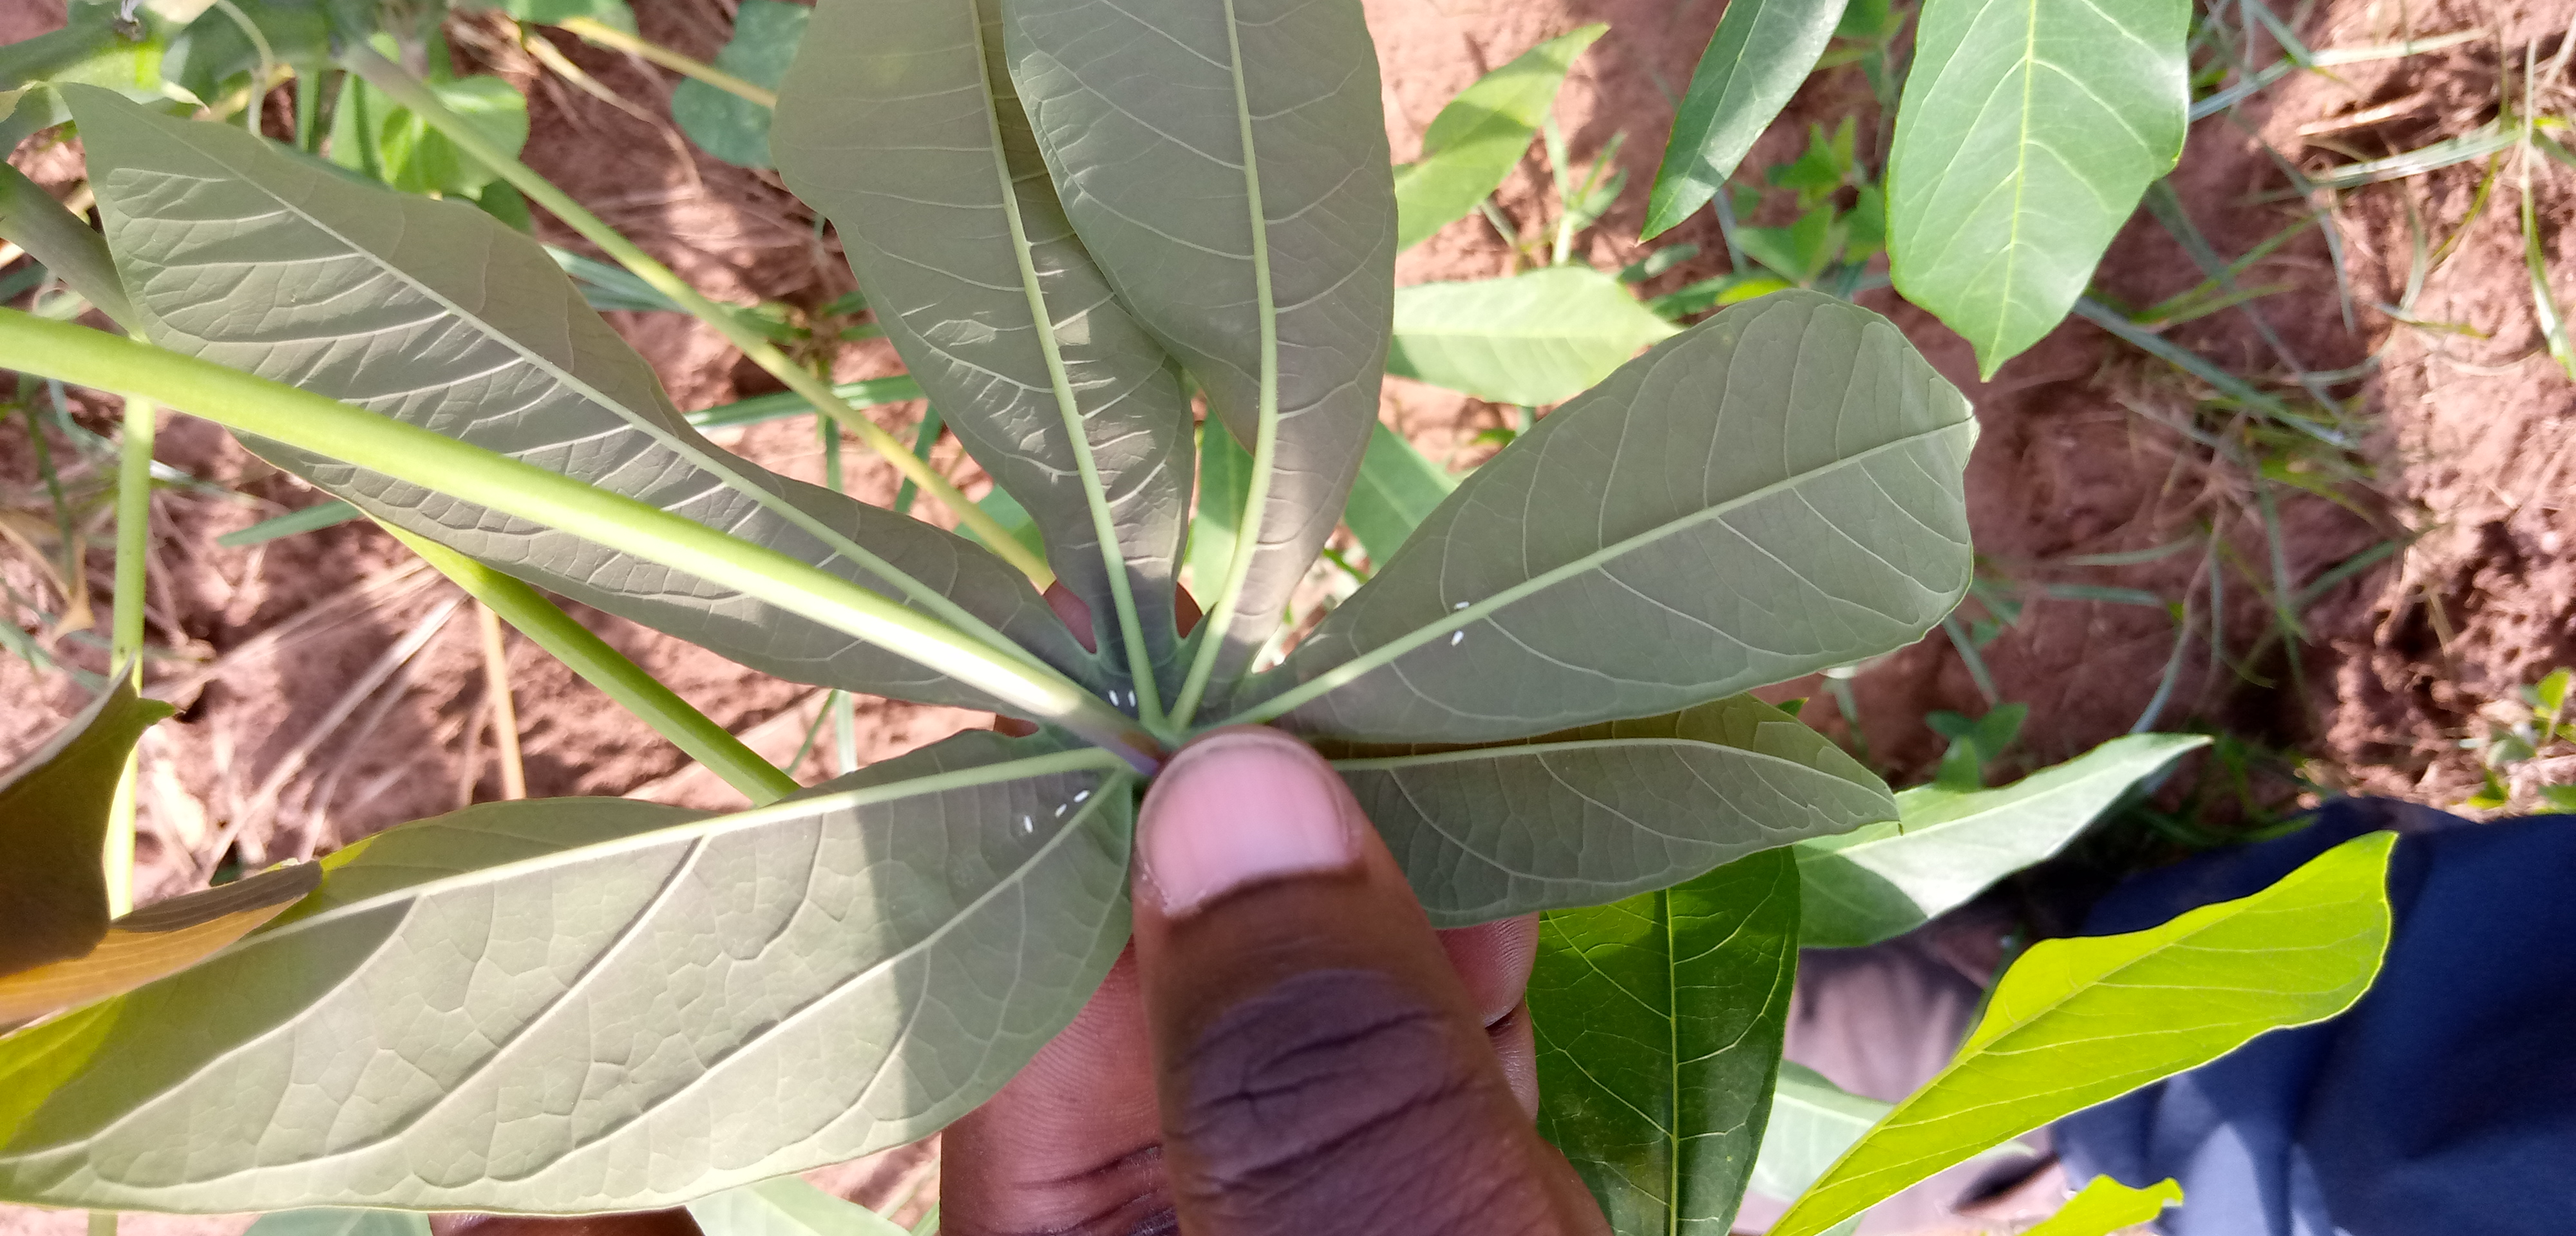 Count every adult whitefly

7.